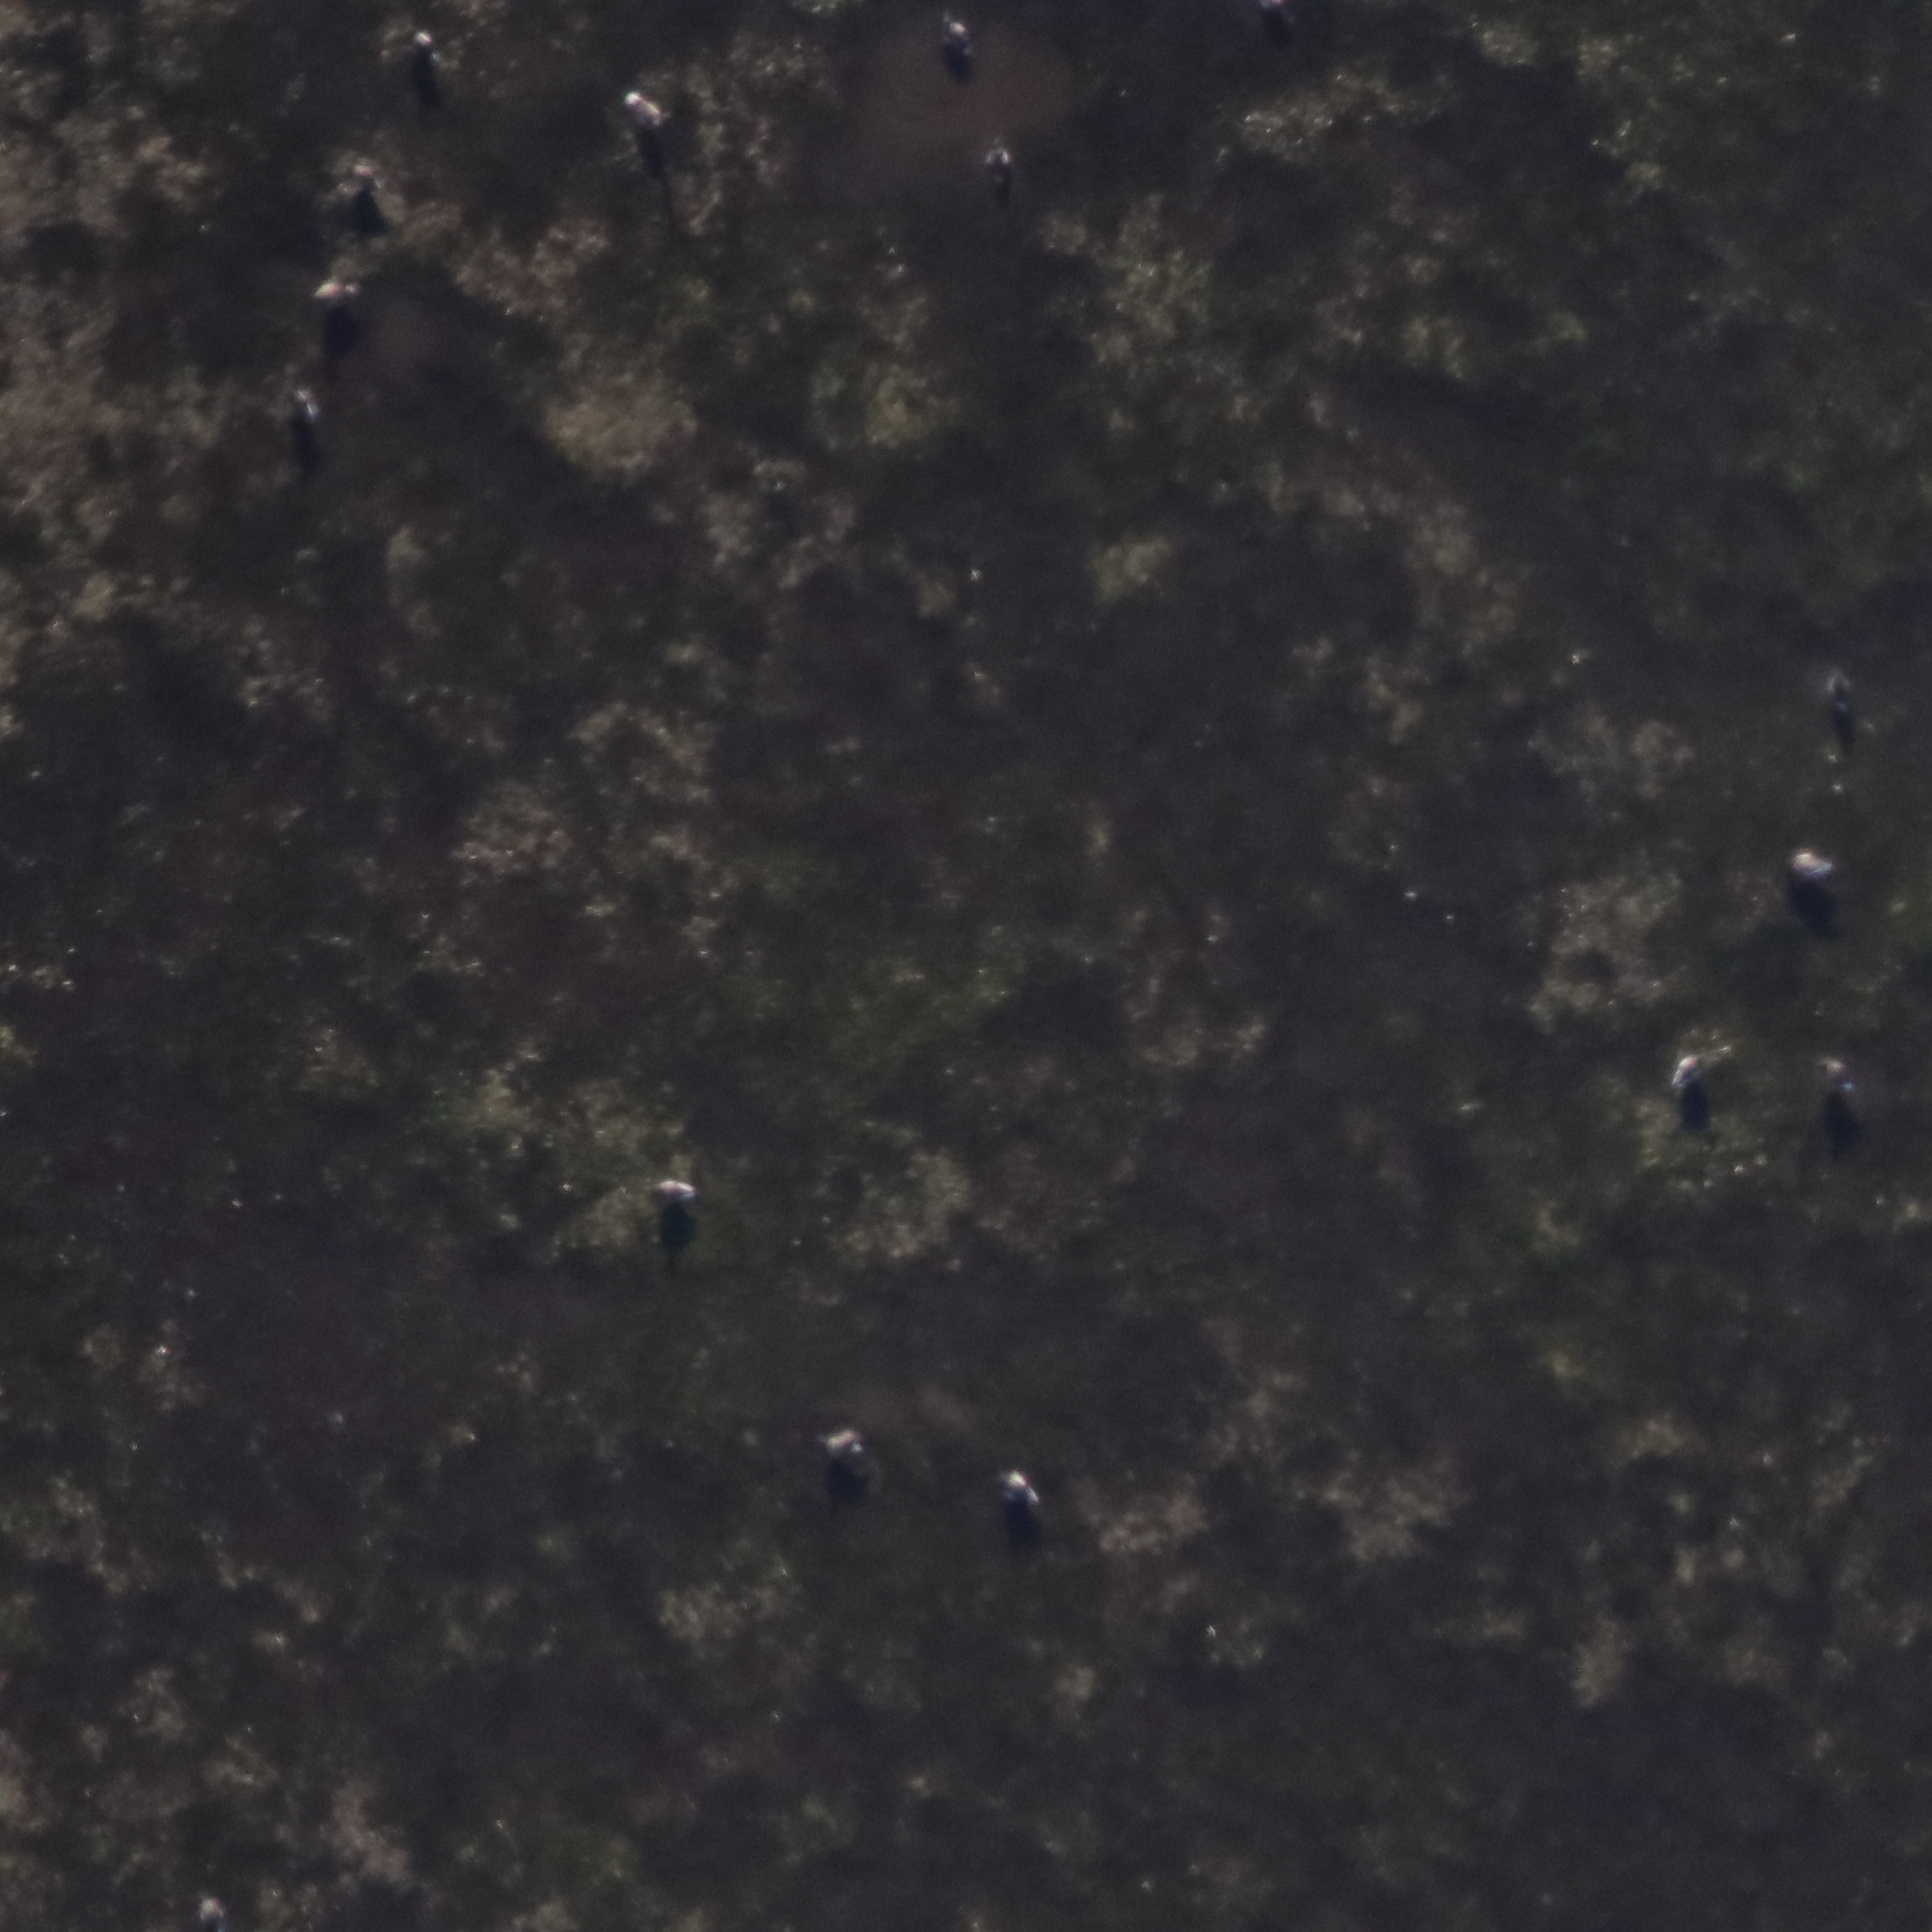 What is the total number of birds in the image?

15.